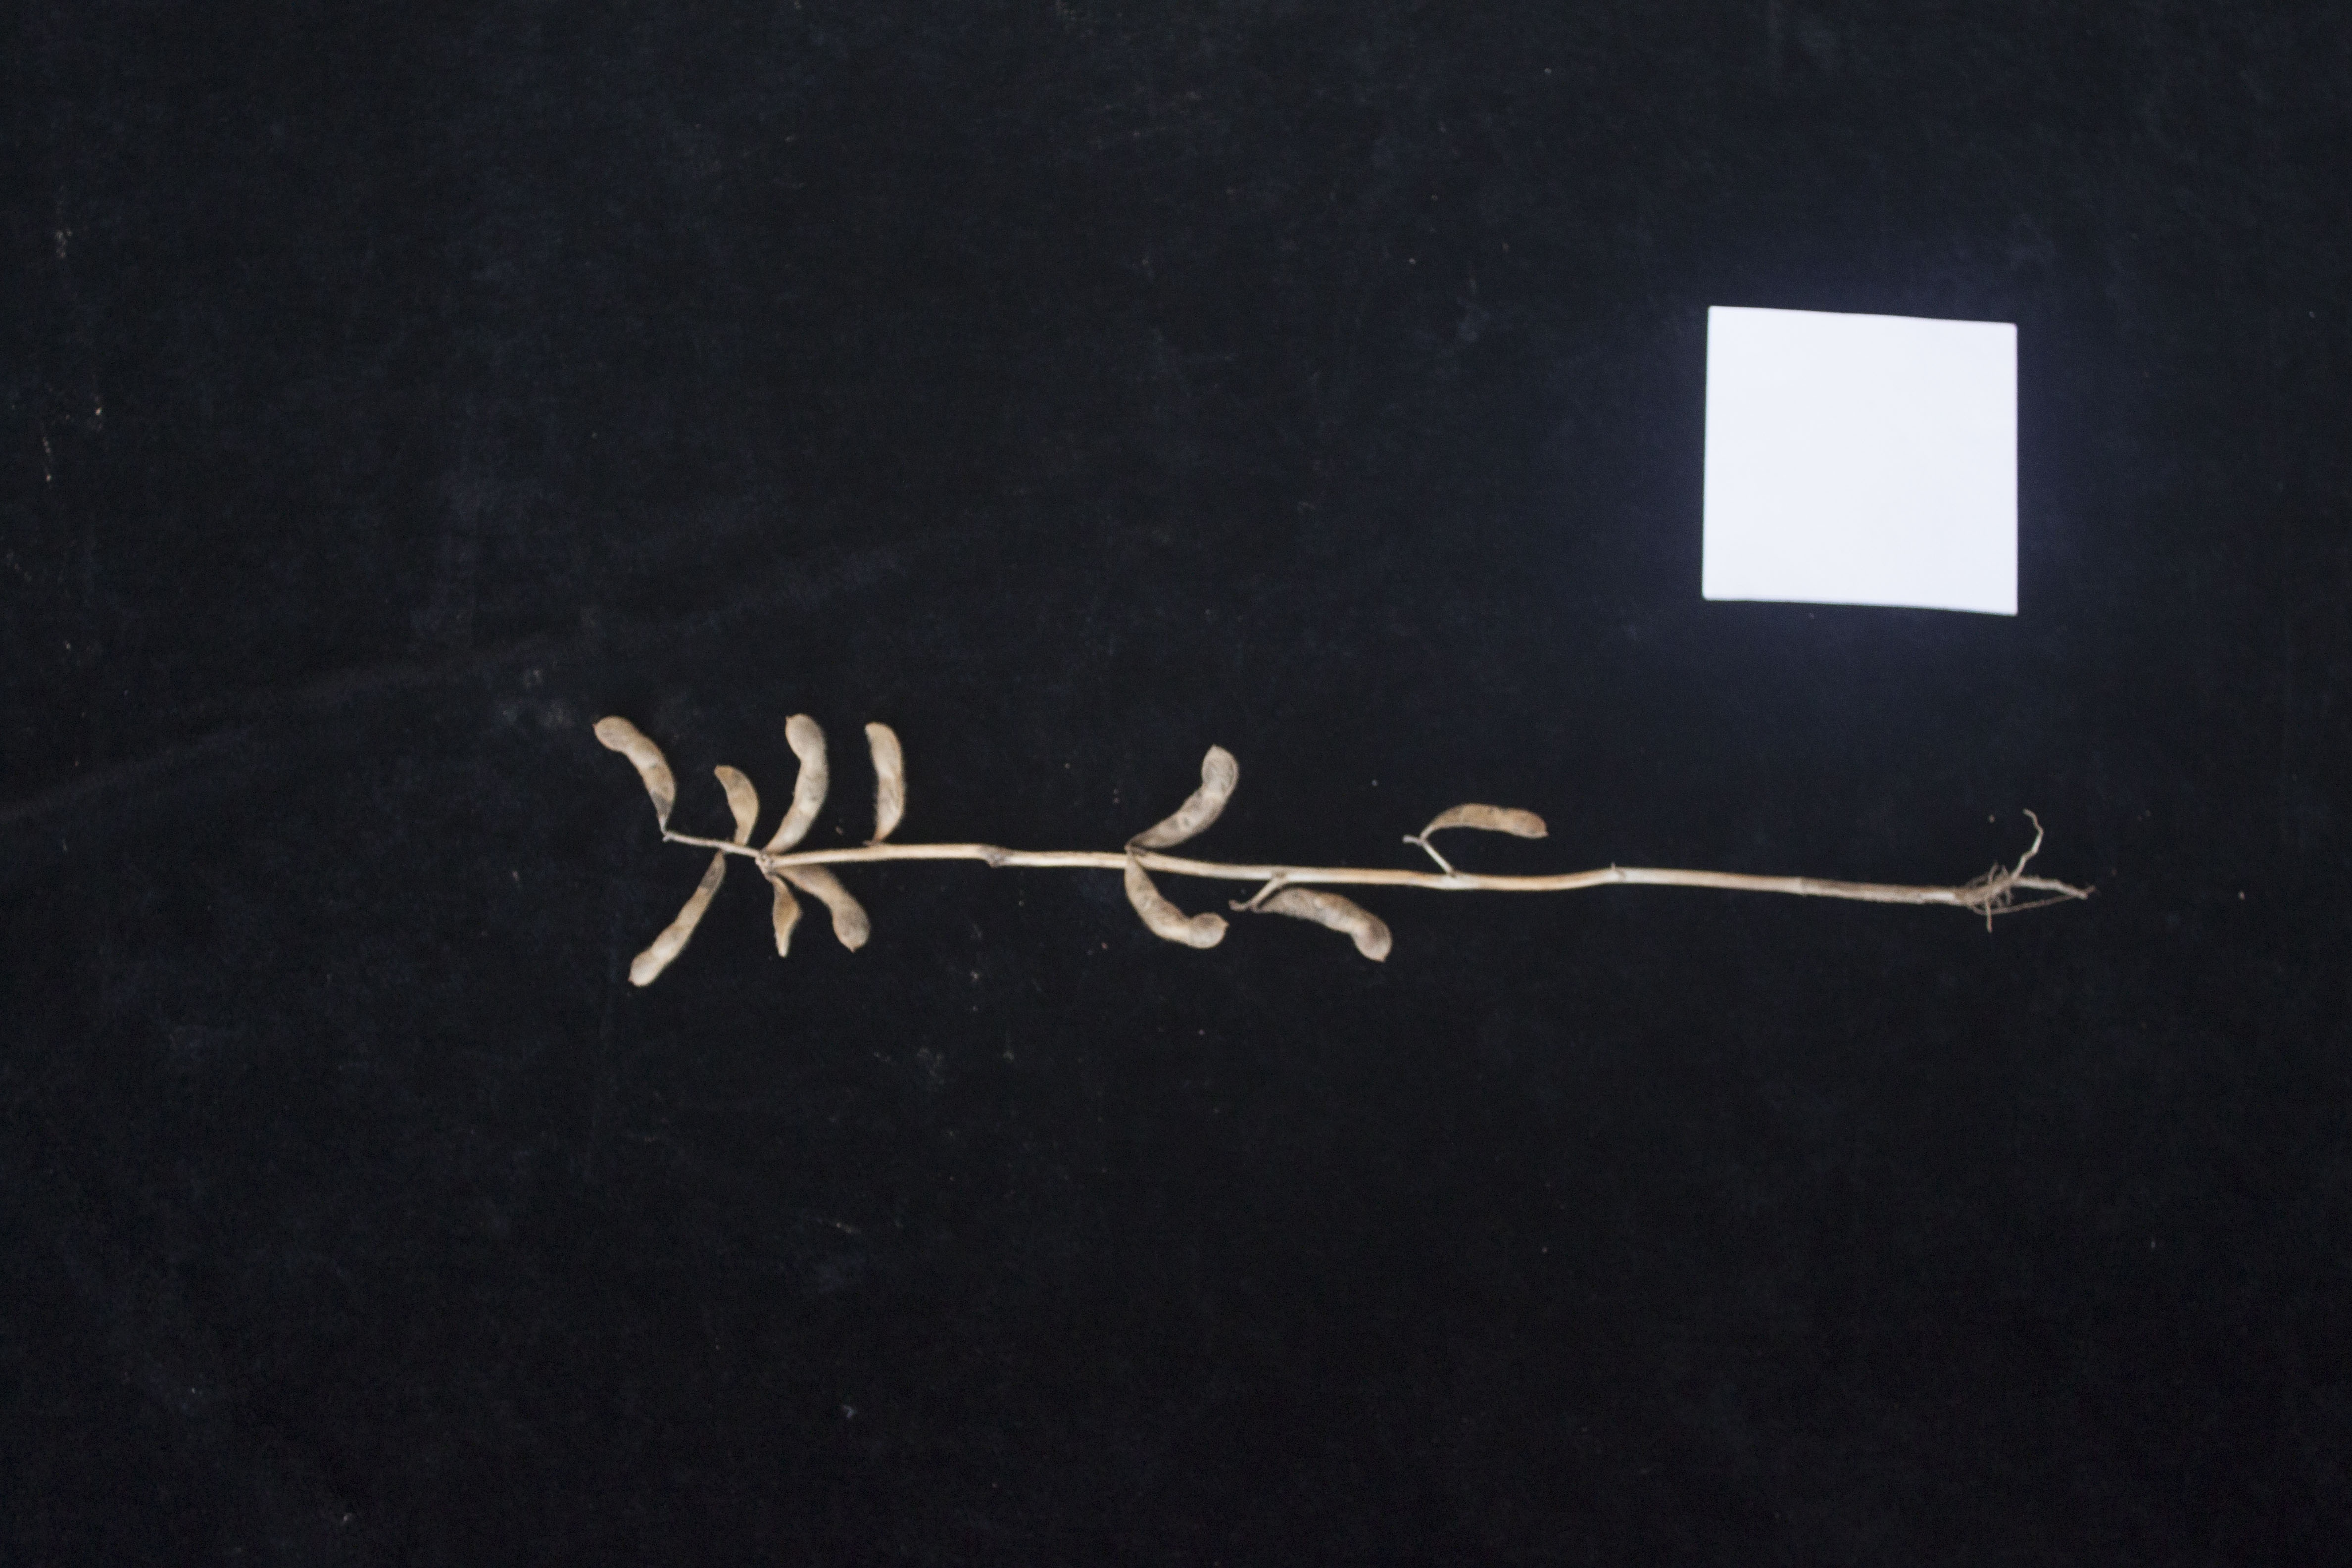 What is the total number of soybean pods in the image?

10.